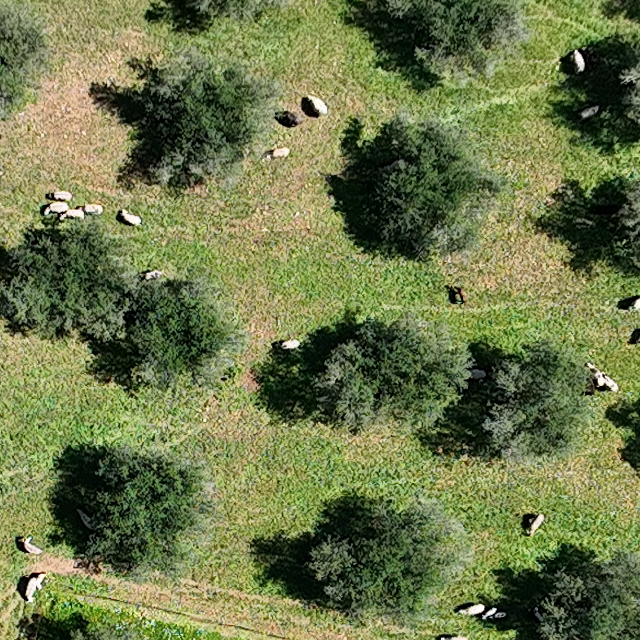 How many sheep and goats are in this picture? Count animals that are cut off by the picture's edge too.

26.